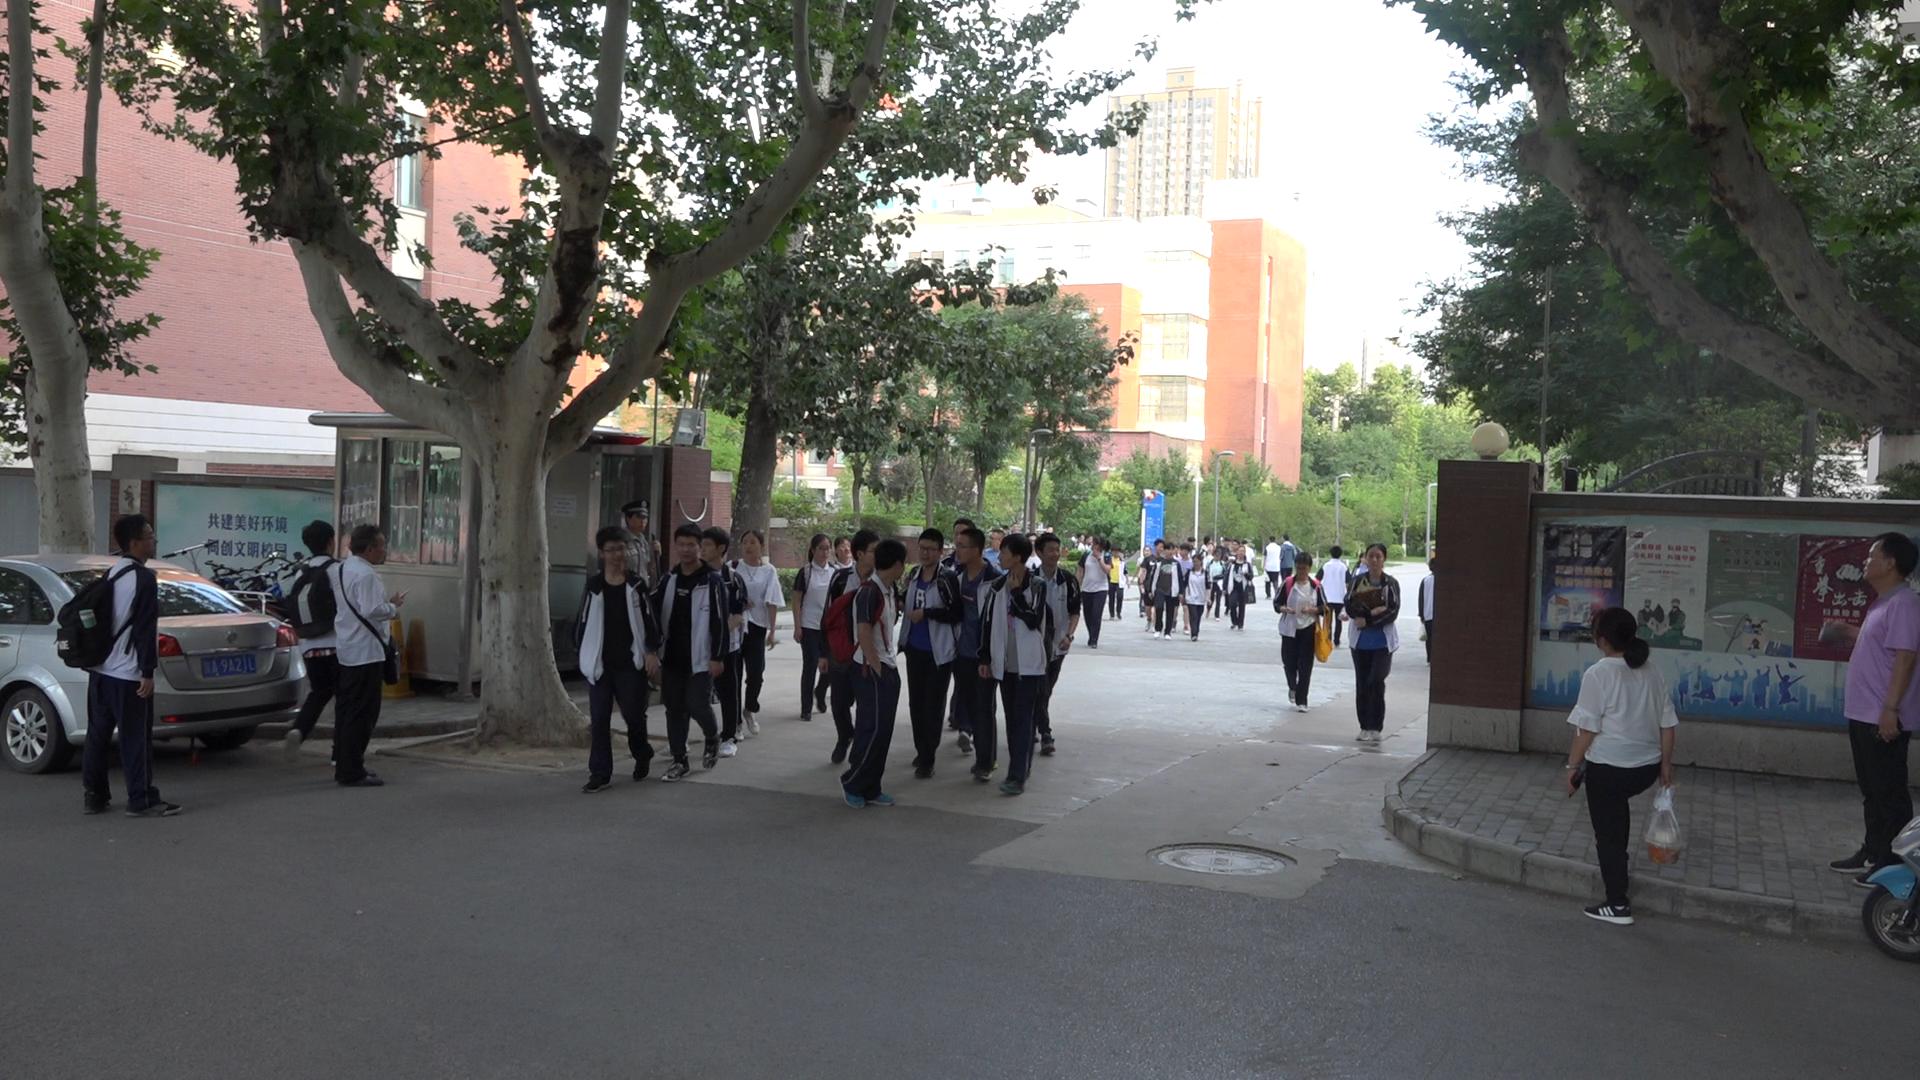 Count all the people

43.